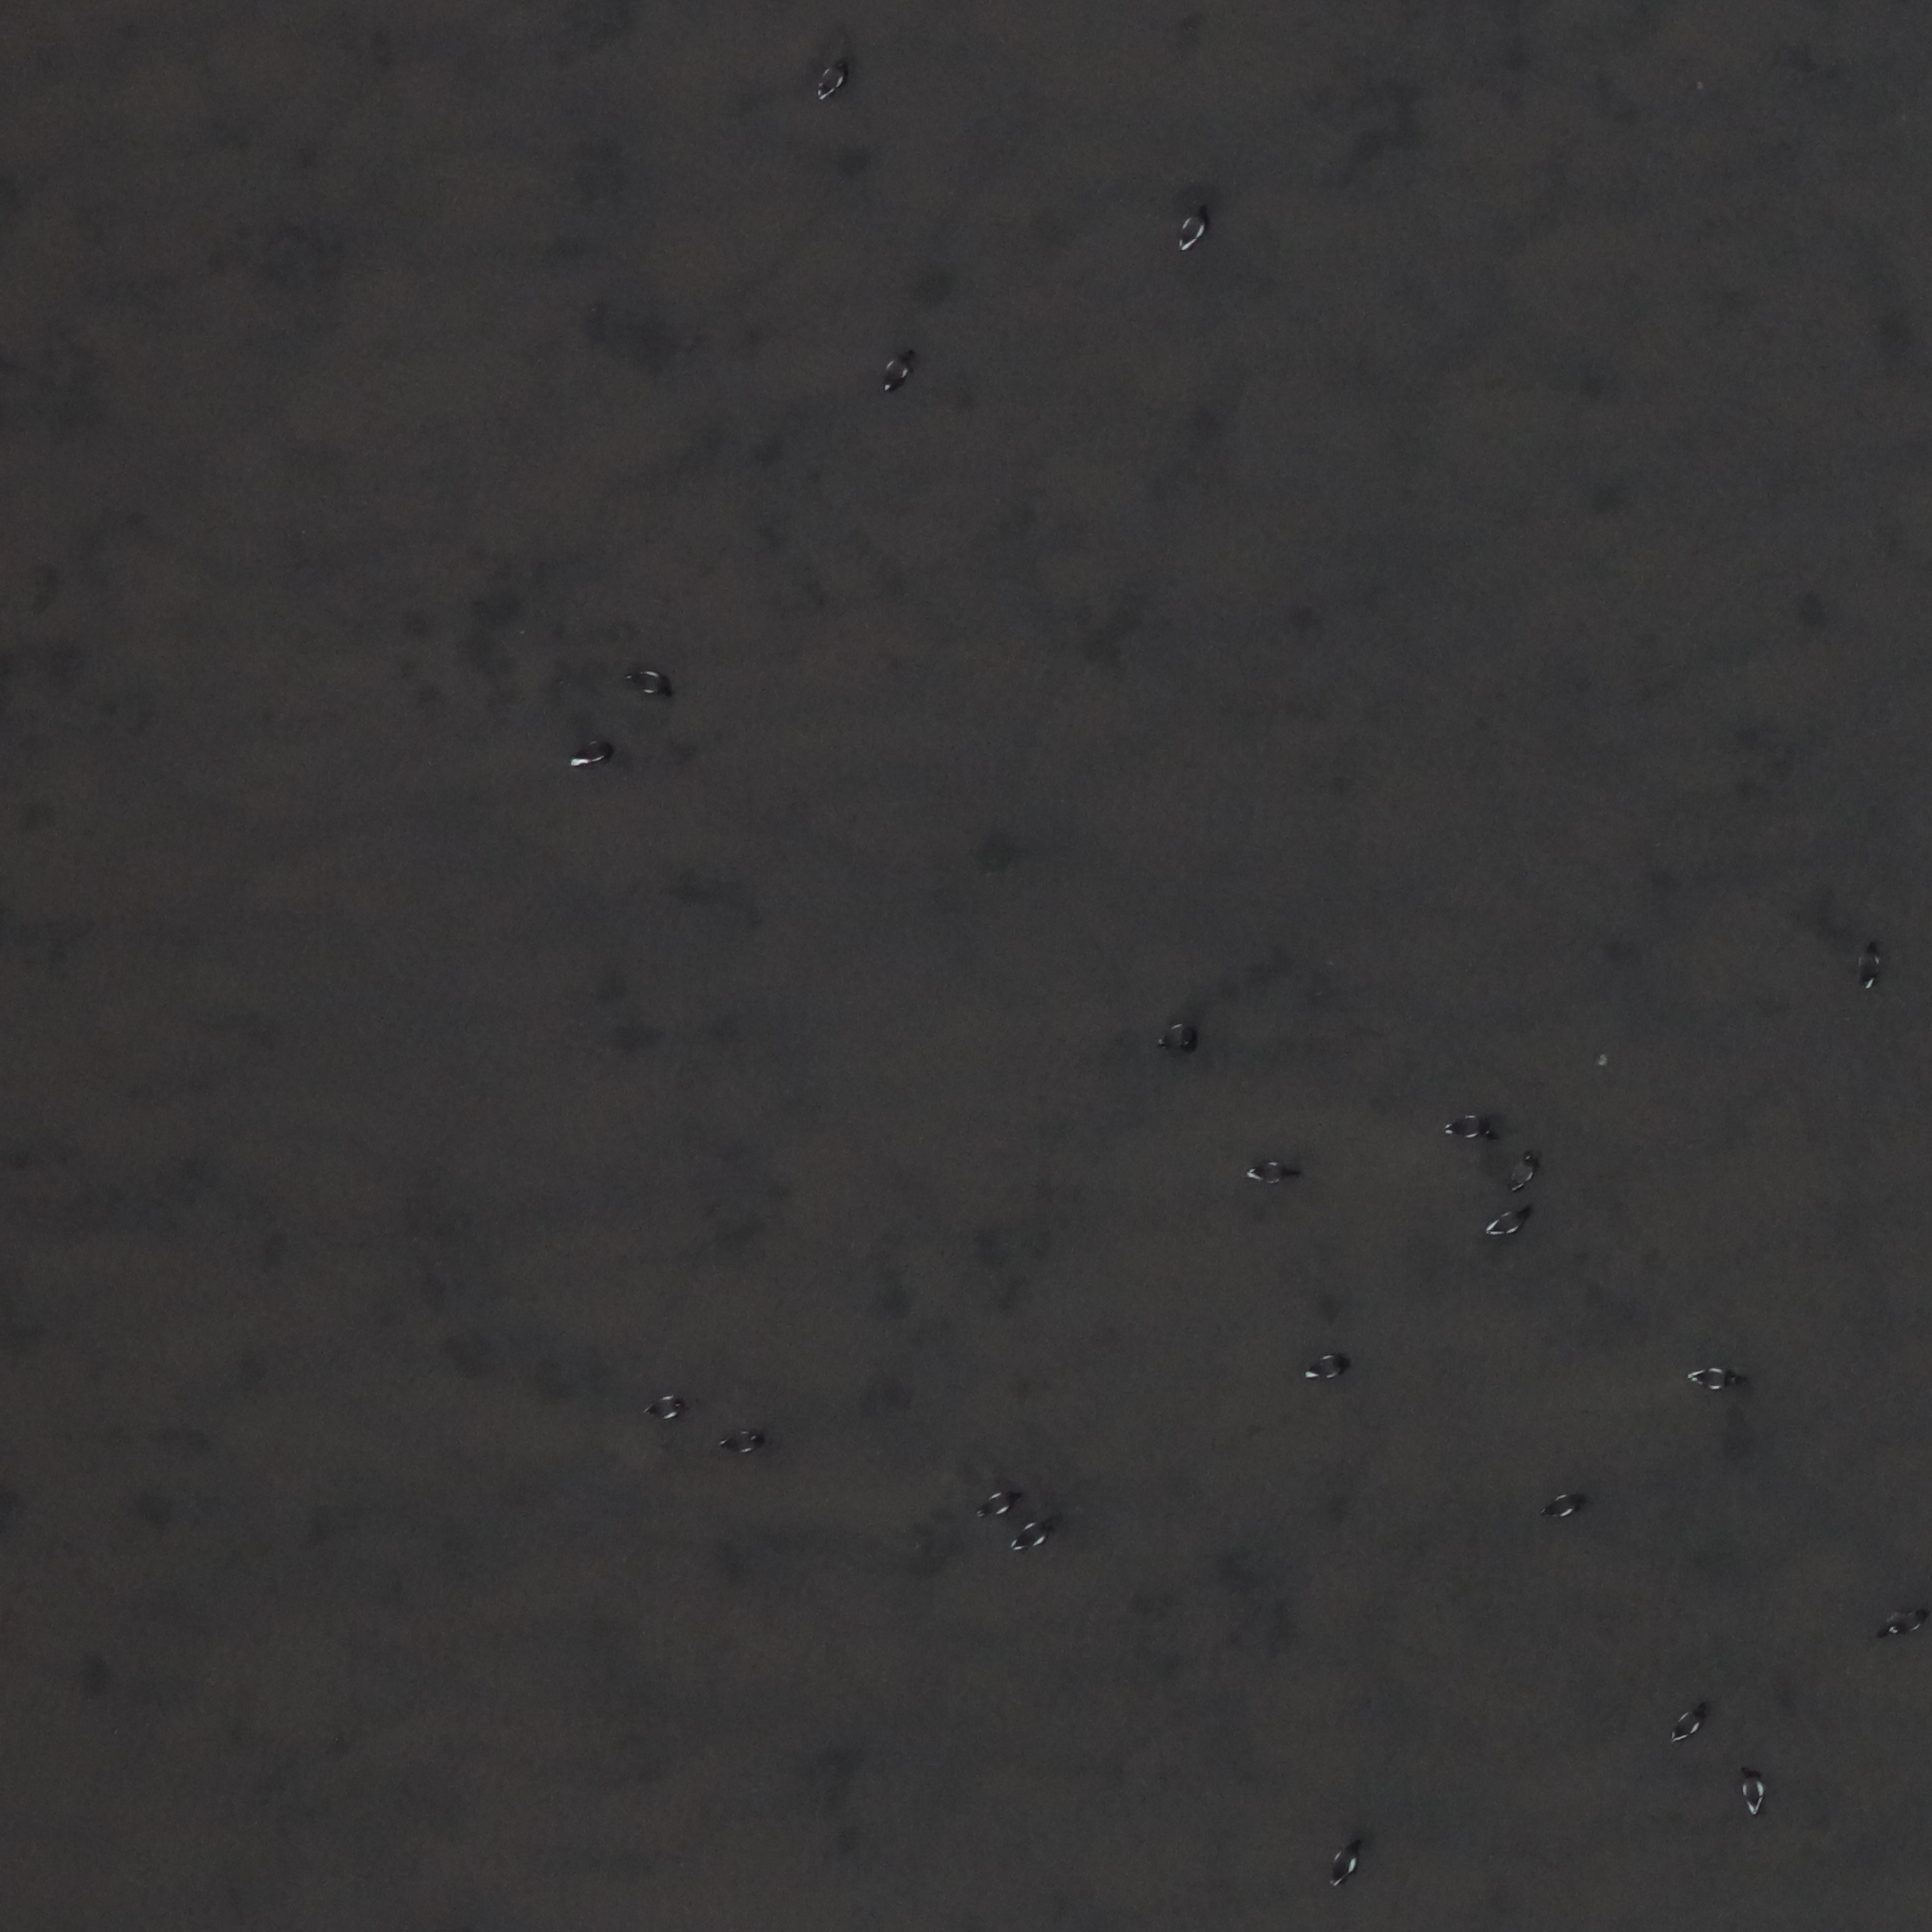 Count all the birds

22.